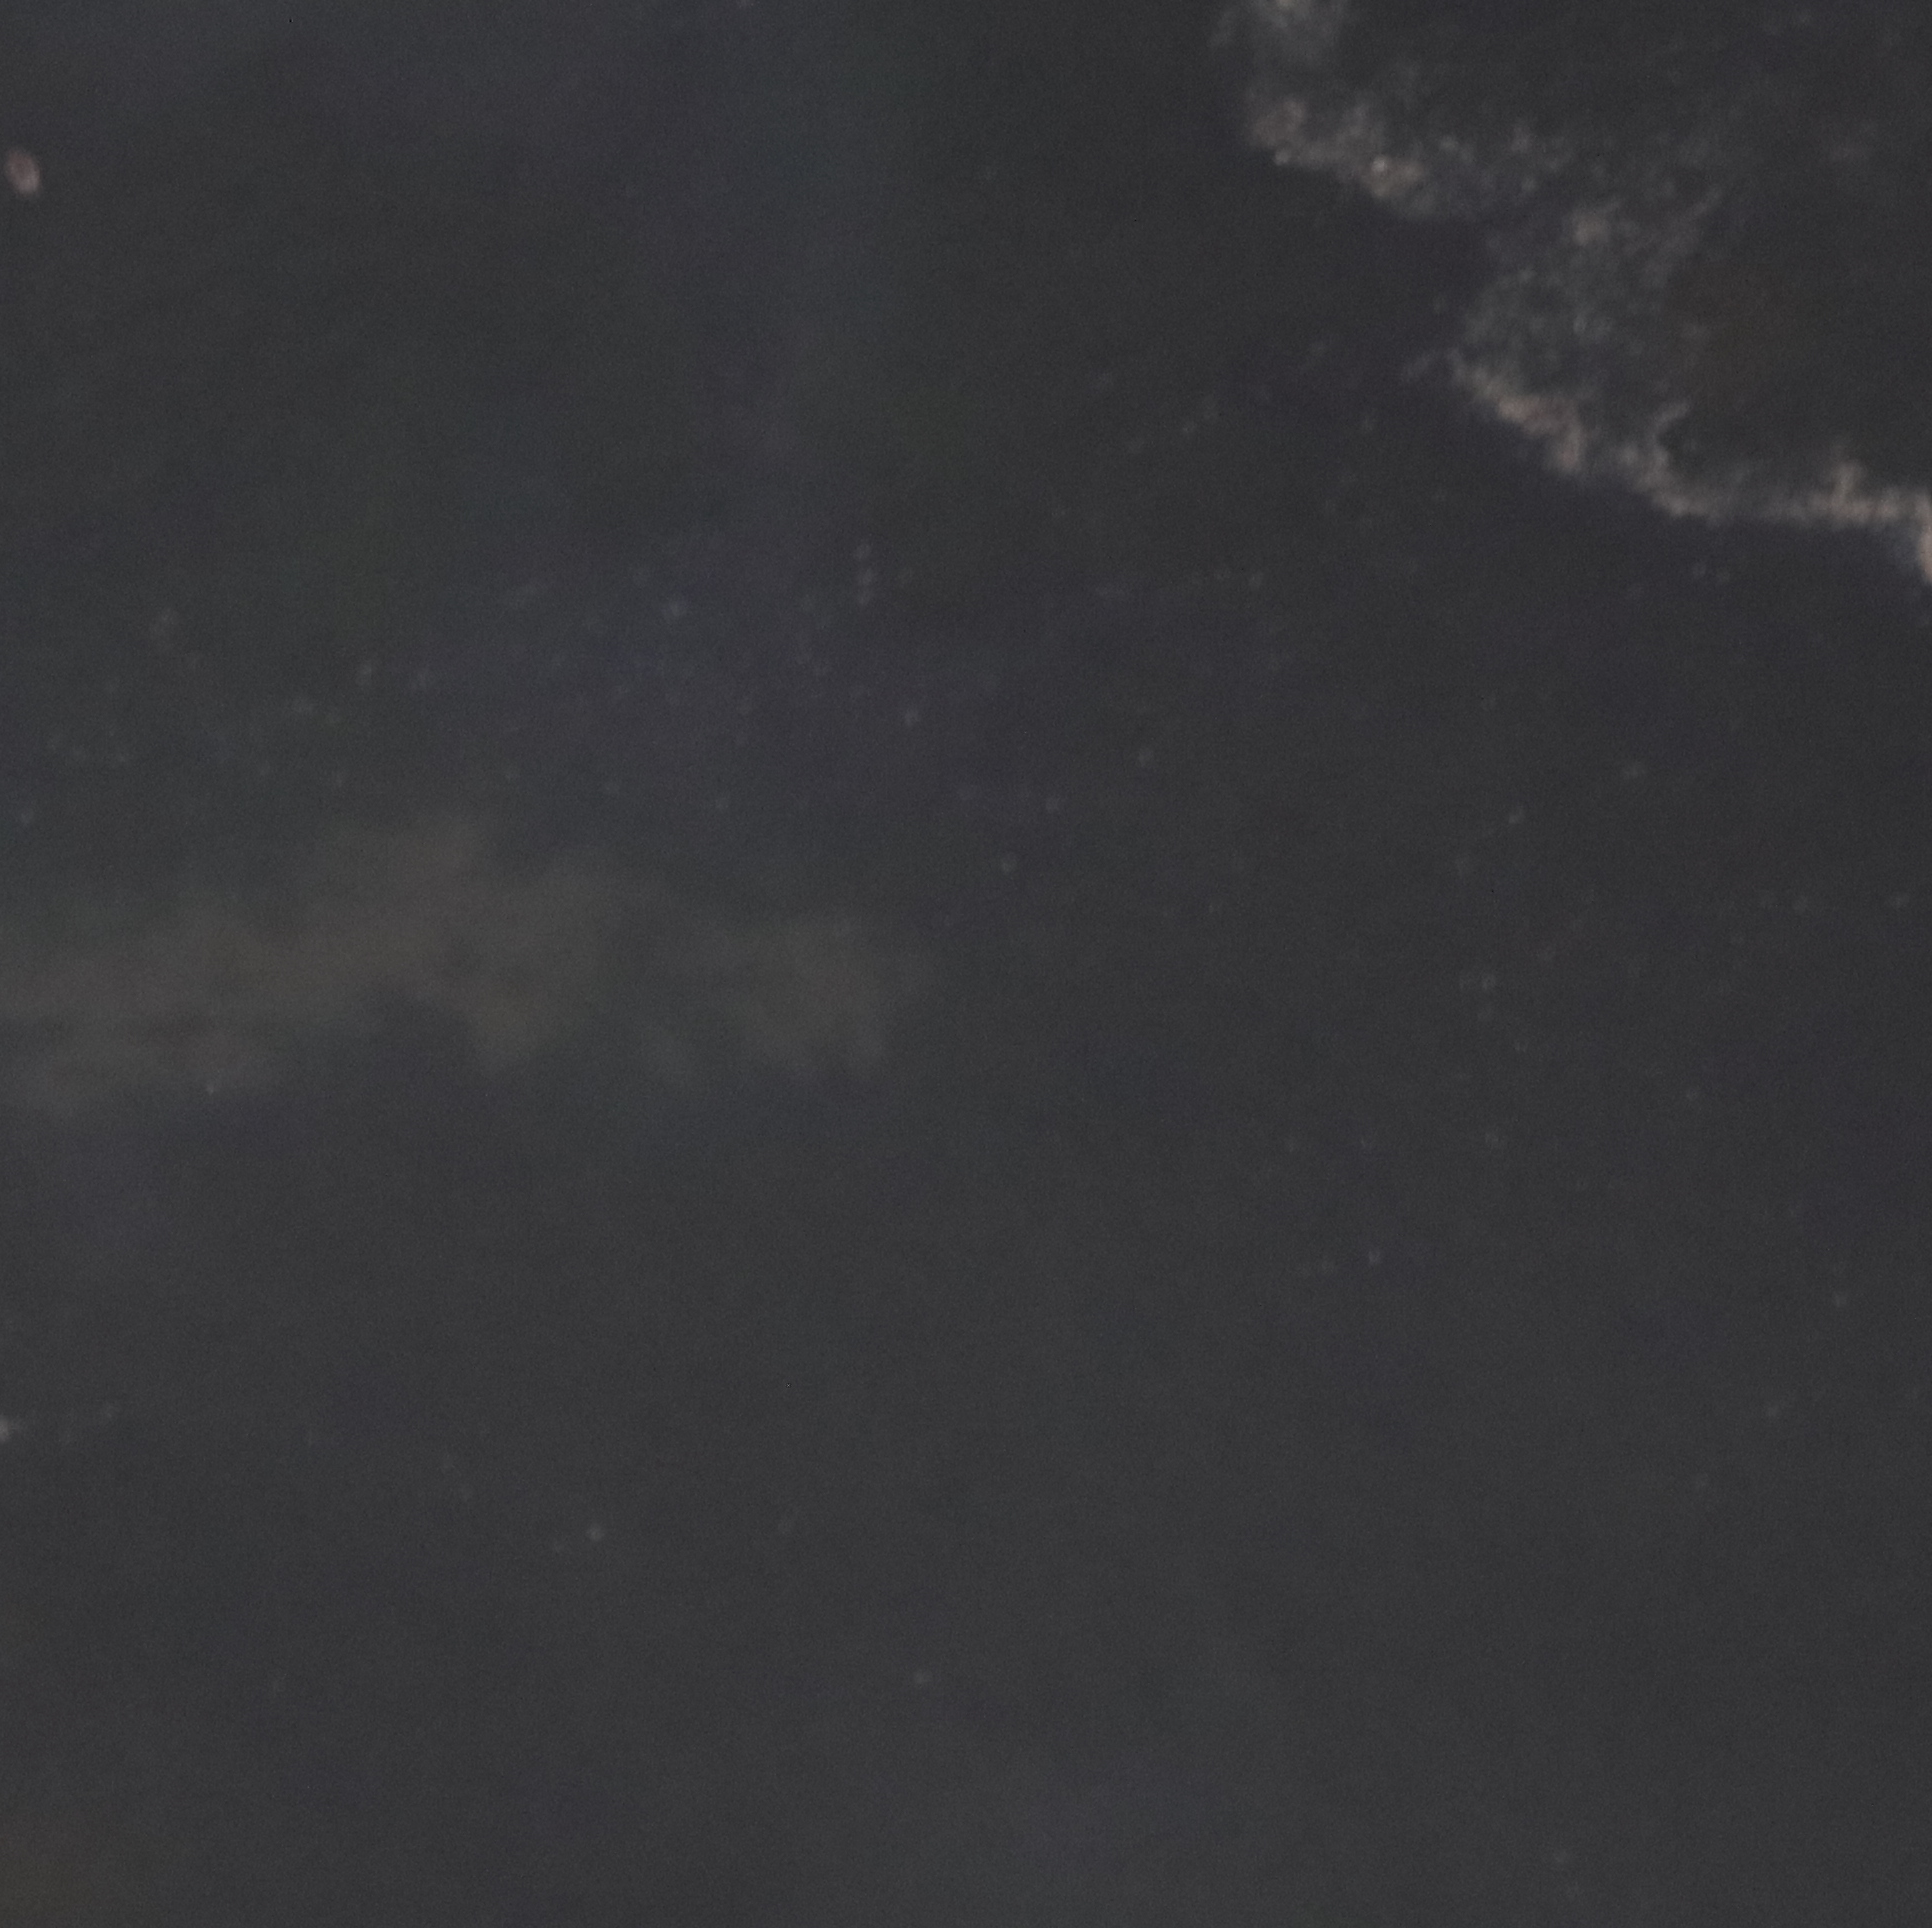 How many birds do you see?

1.